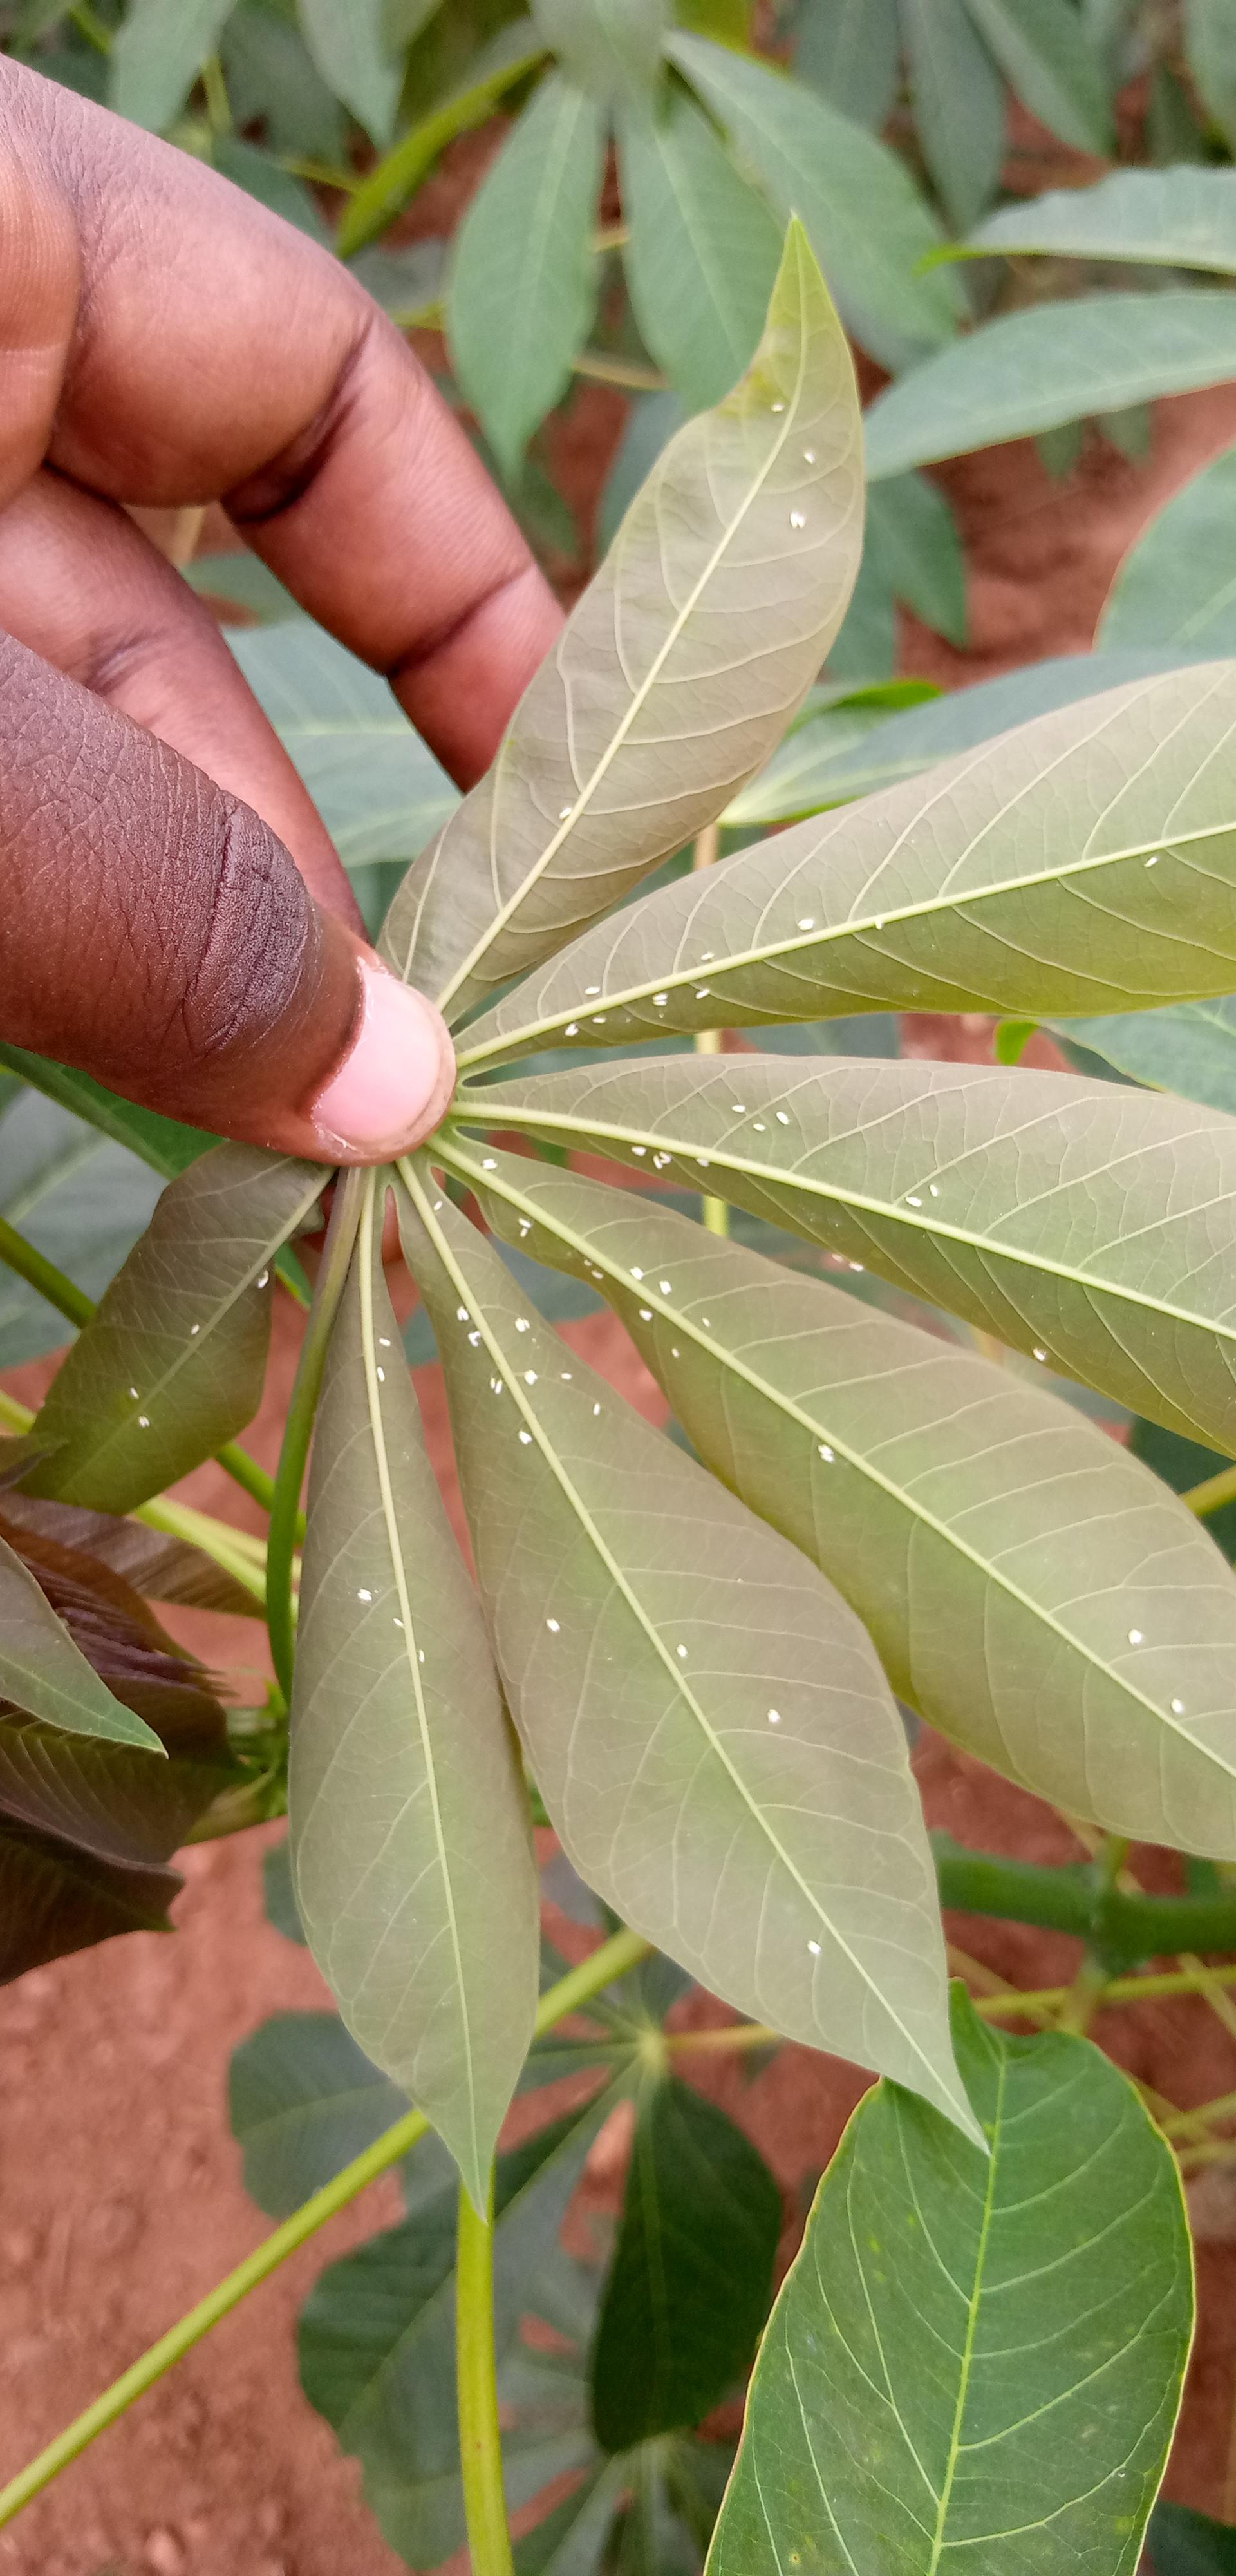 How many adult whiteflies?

79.